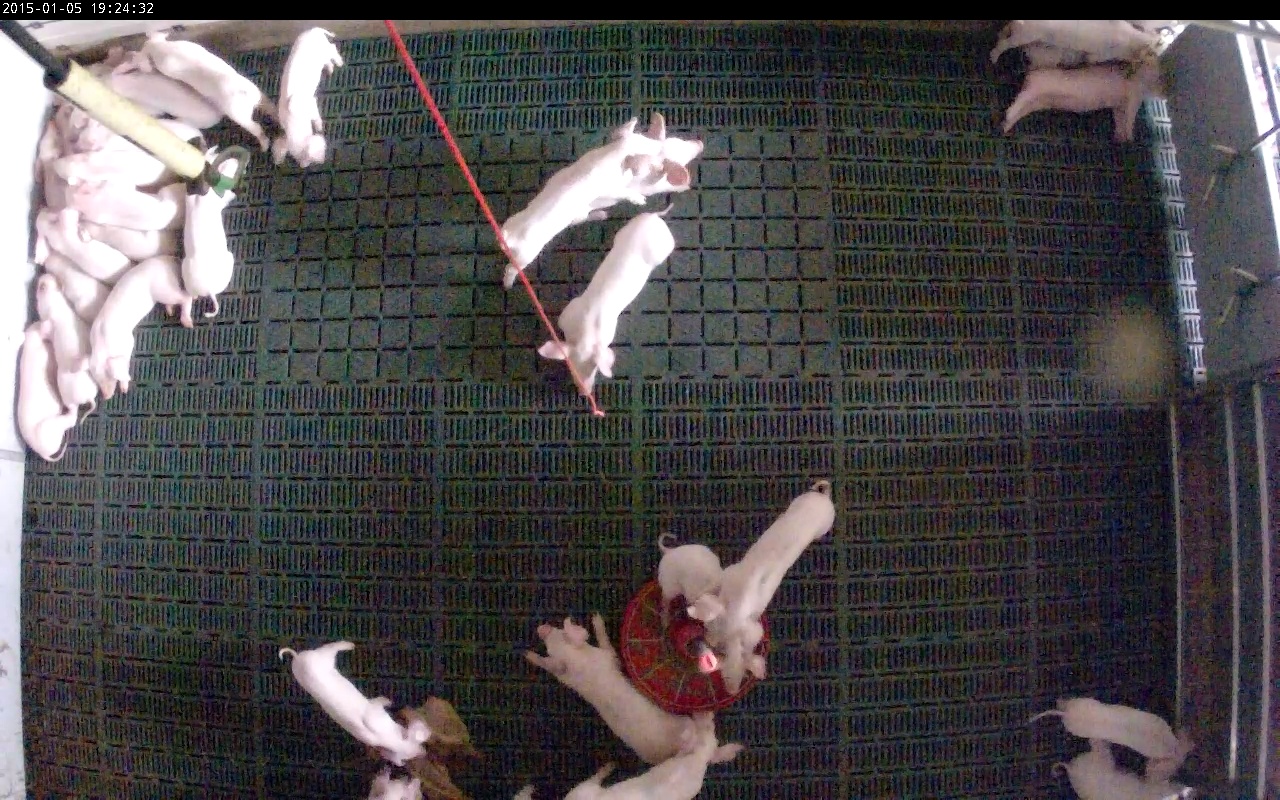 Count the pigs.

30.